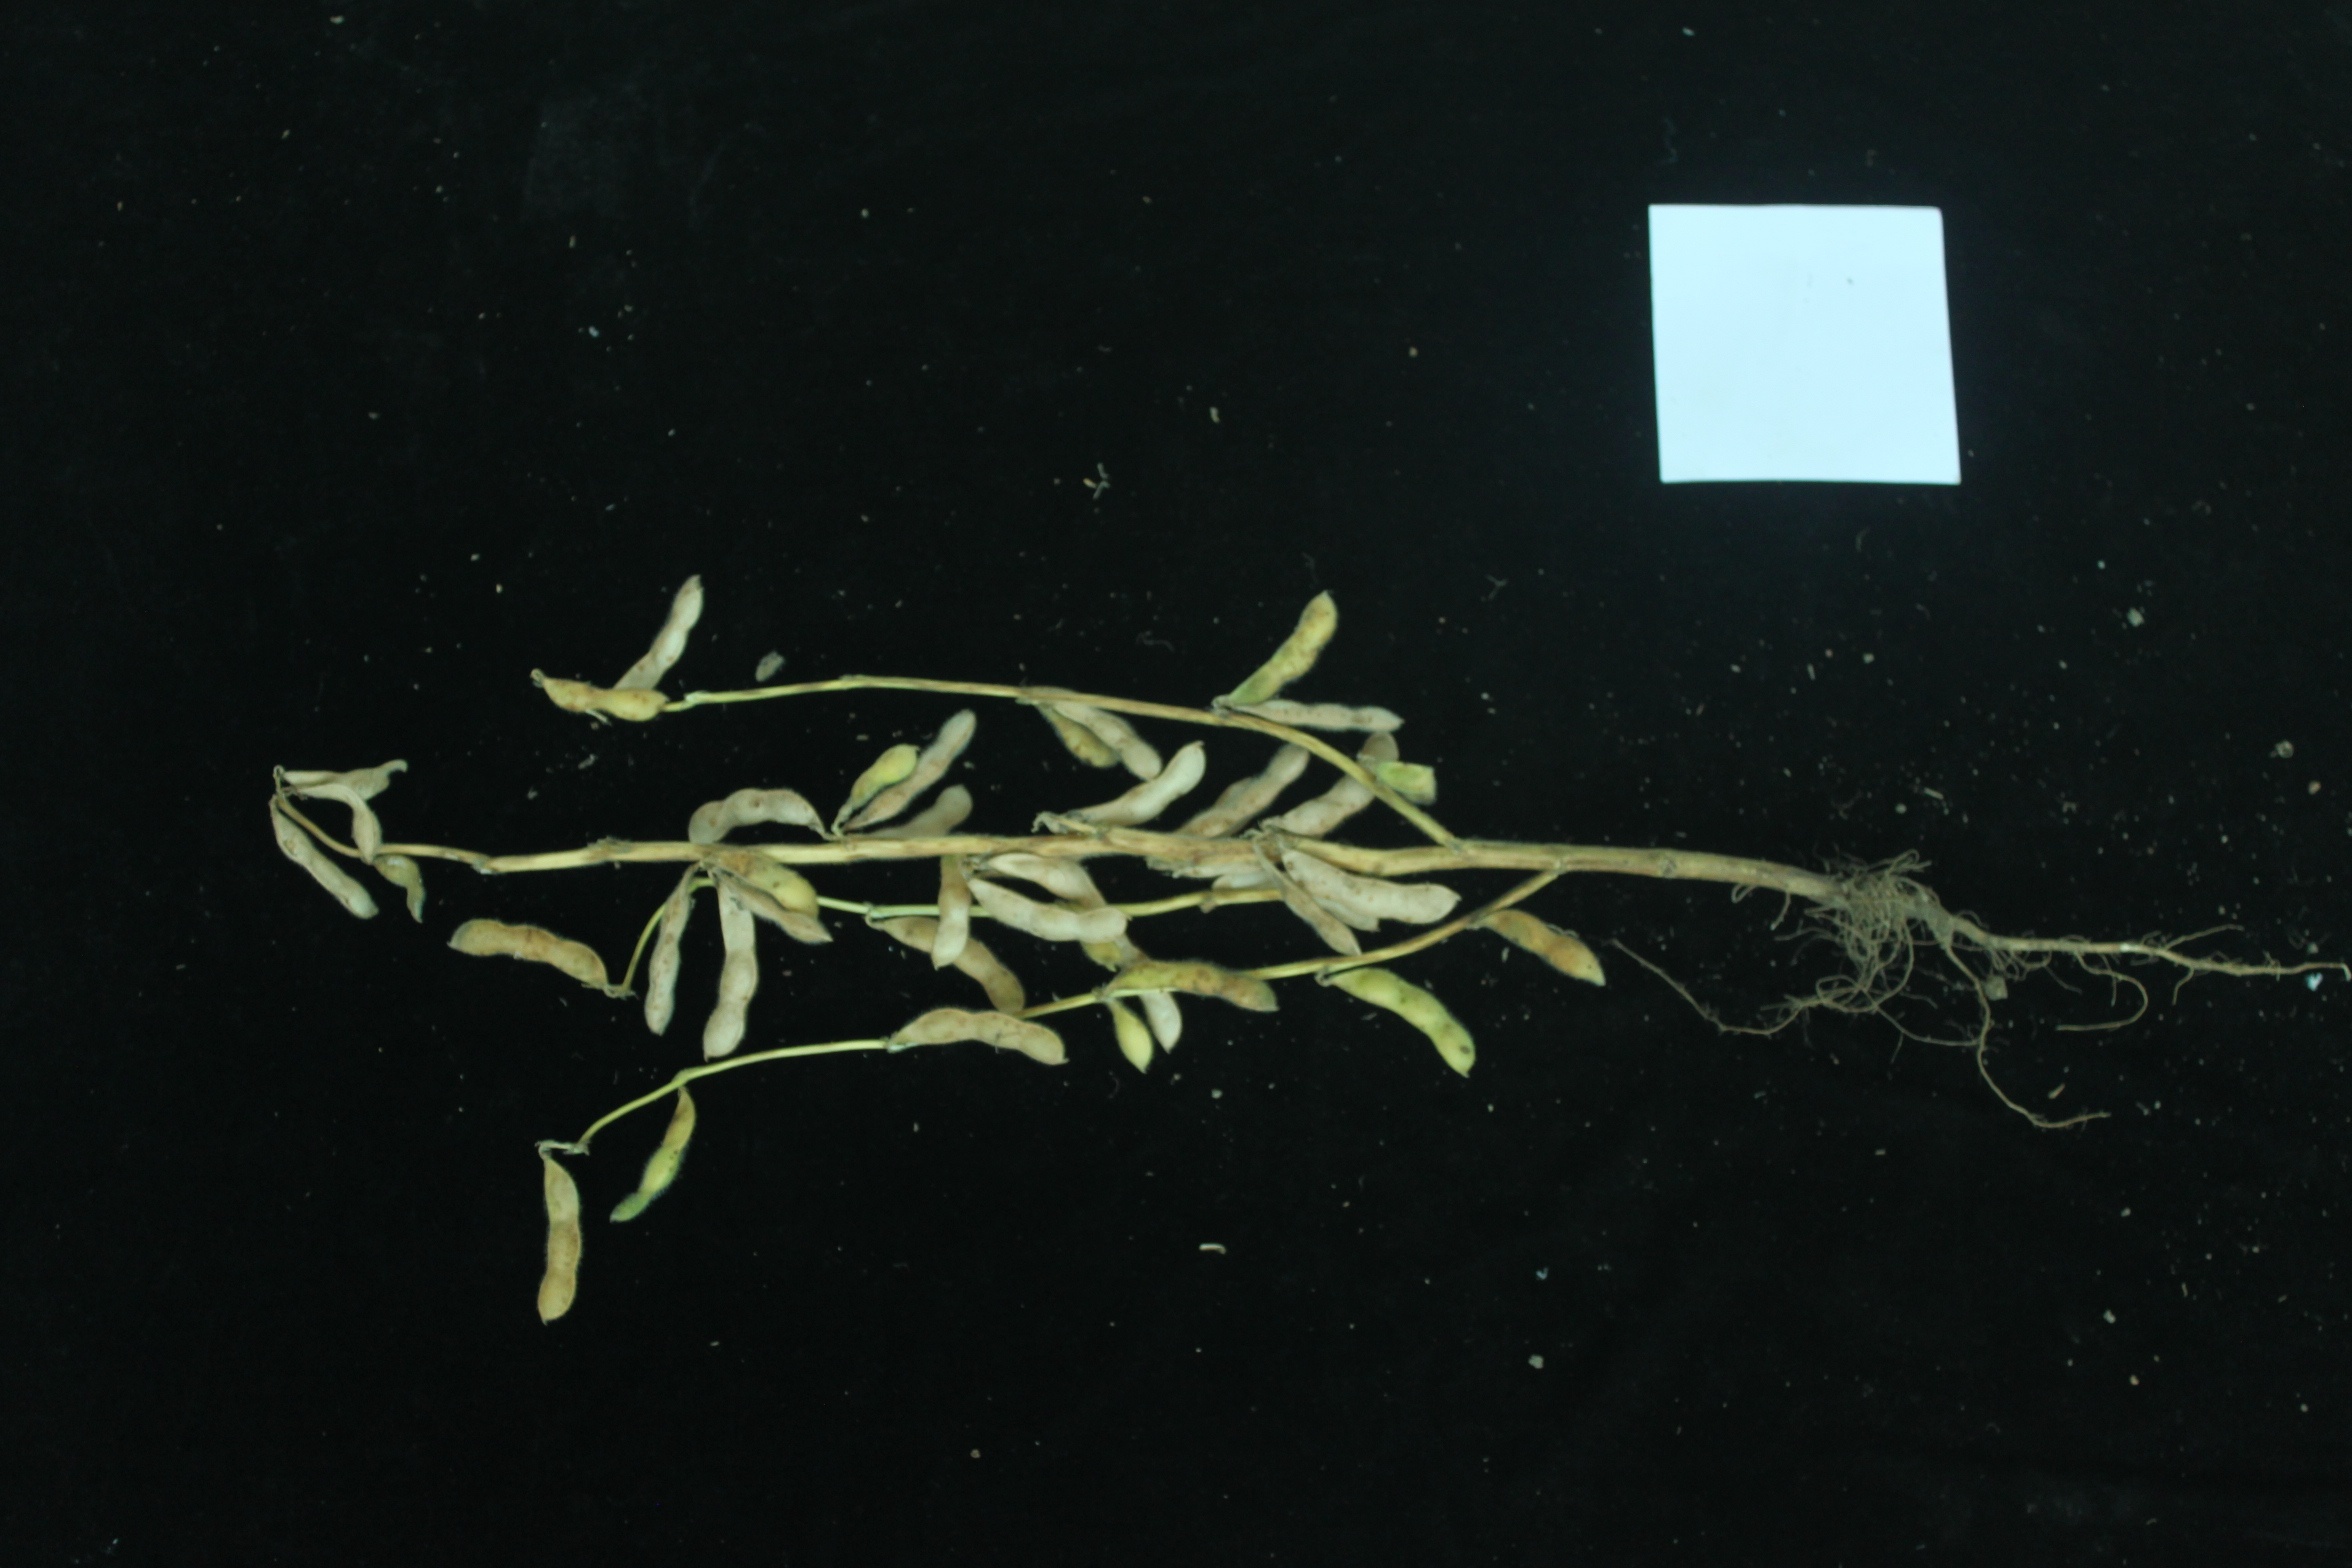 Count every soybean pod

38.